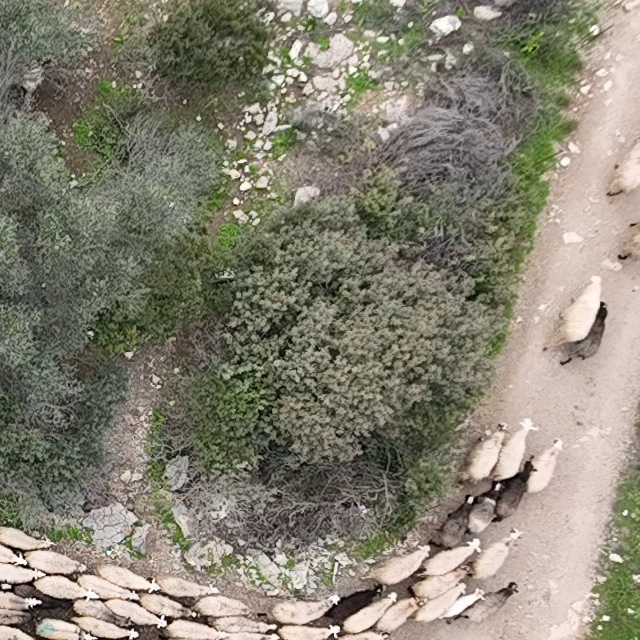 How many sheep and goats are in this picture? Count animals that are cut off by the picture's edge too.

46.